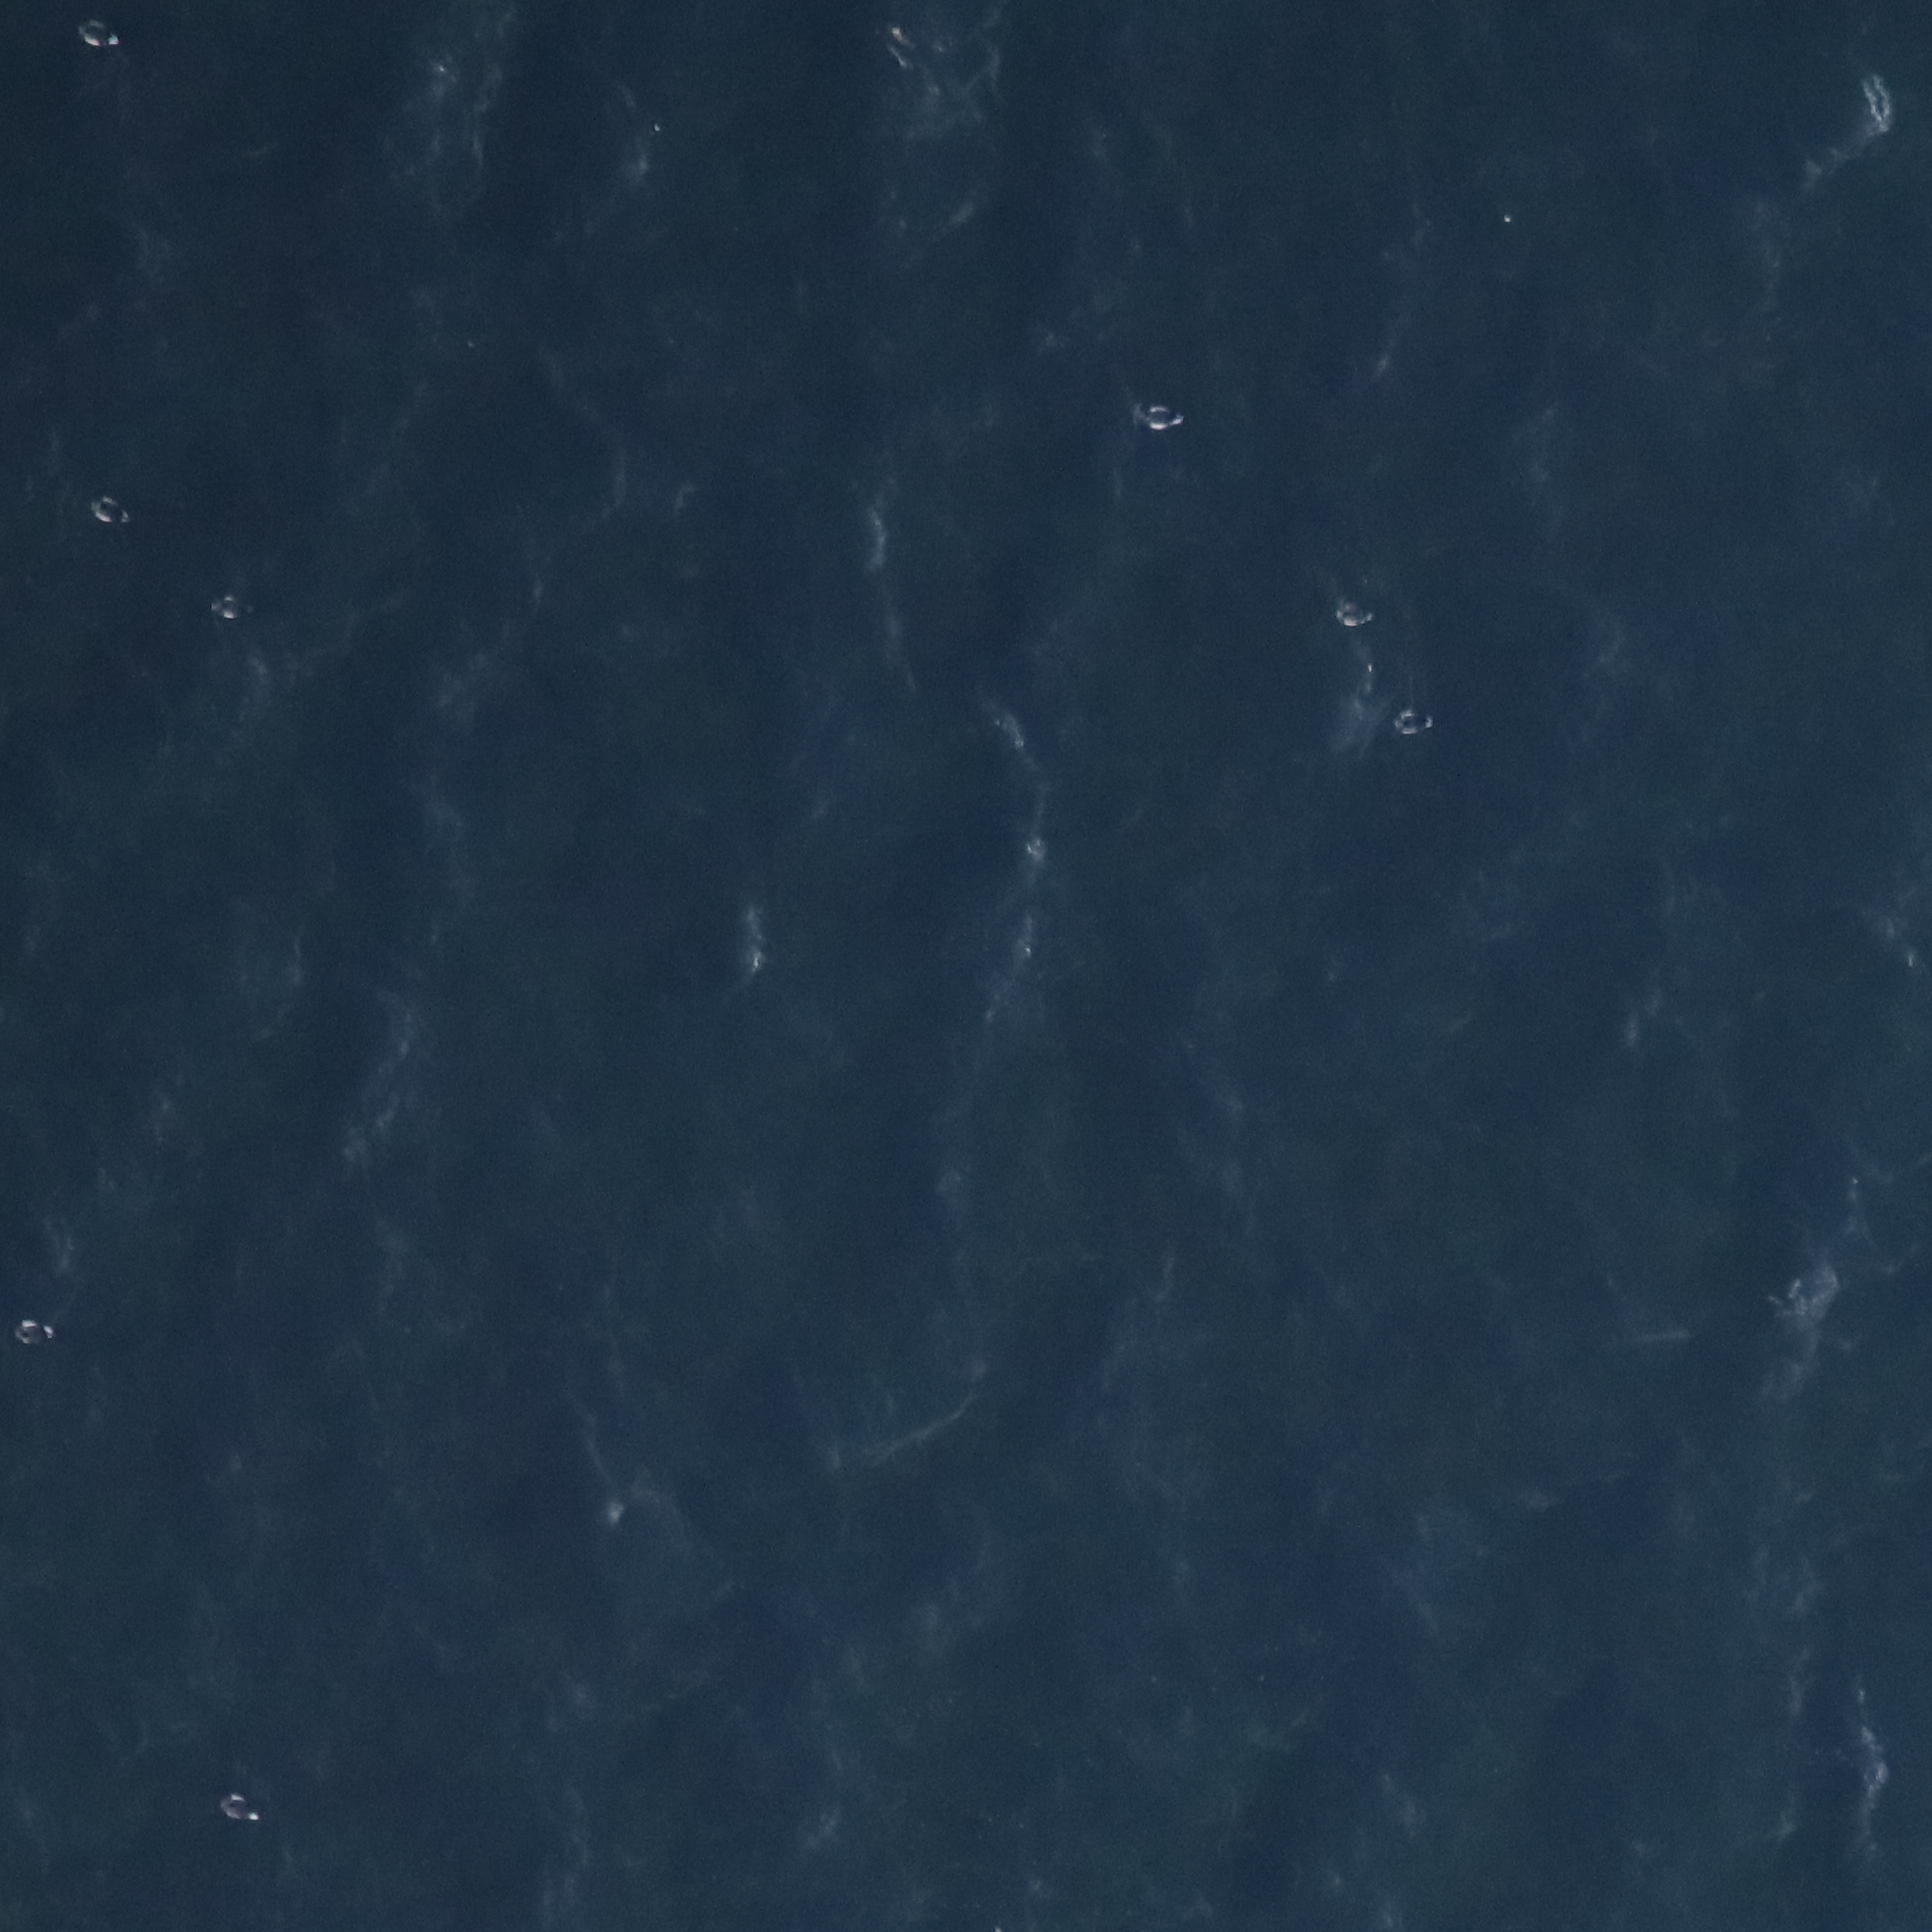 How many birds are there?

8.